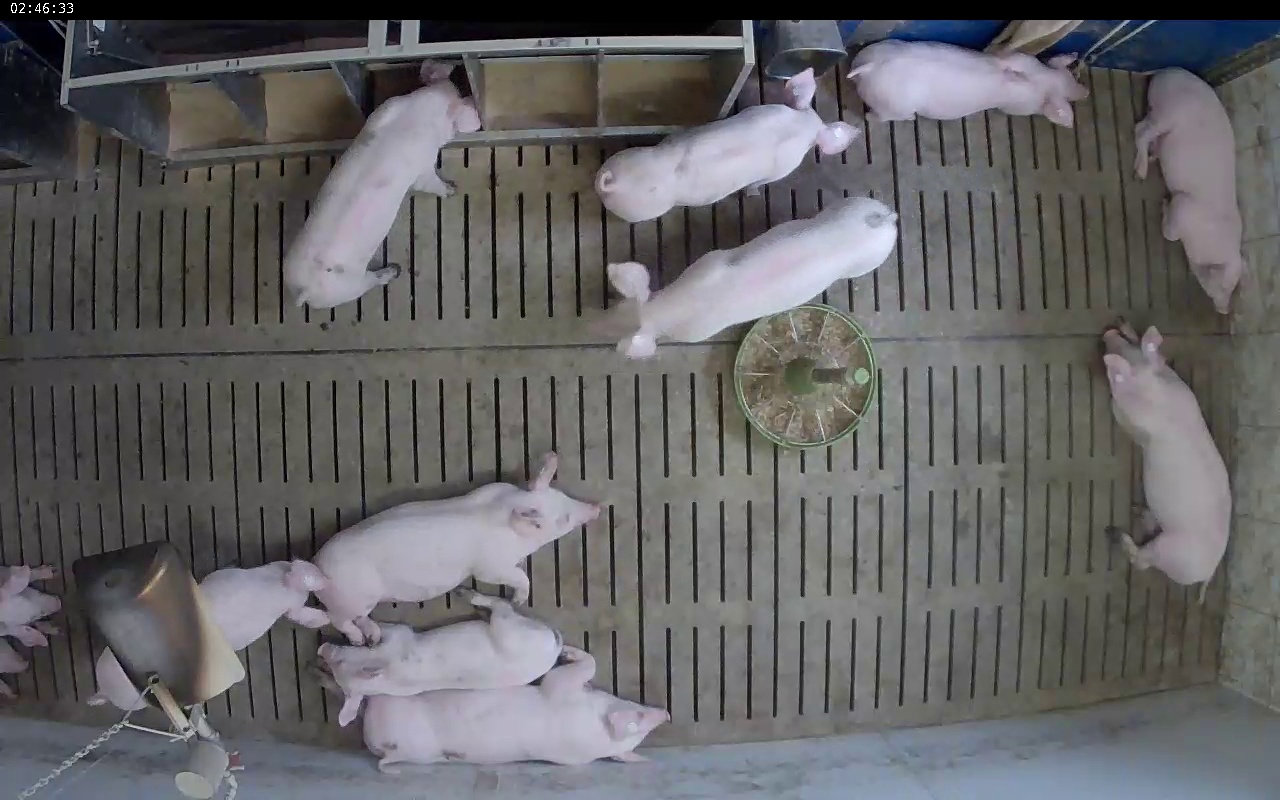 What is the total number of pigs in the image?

11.